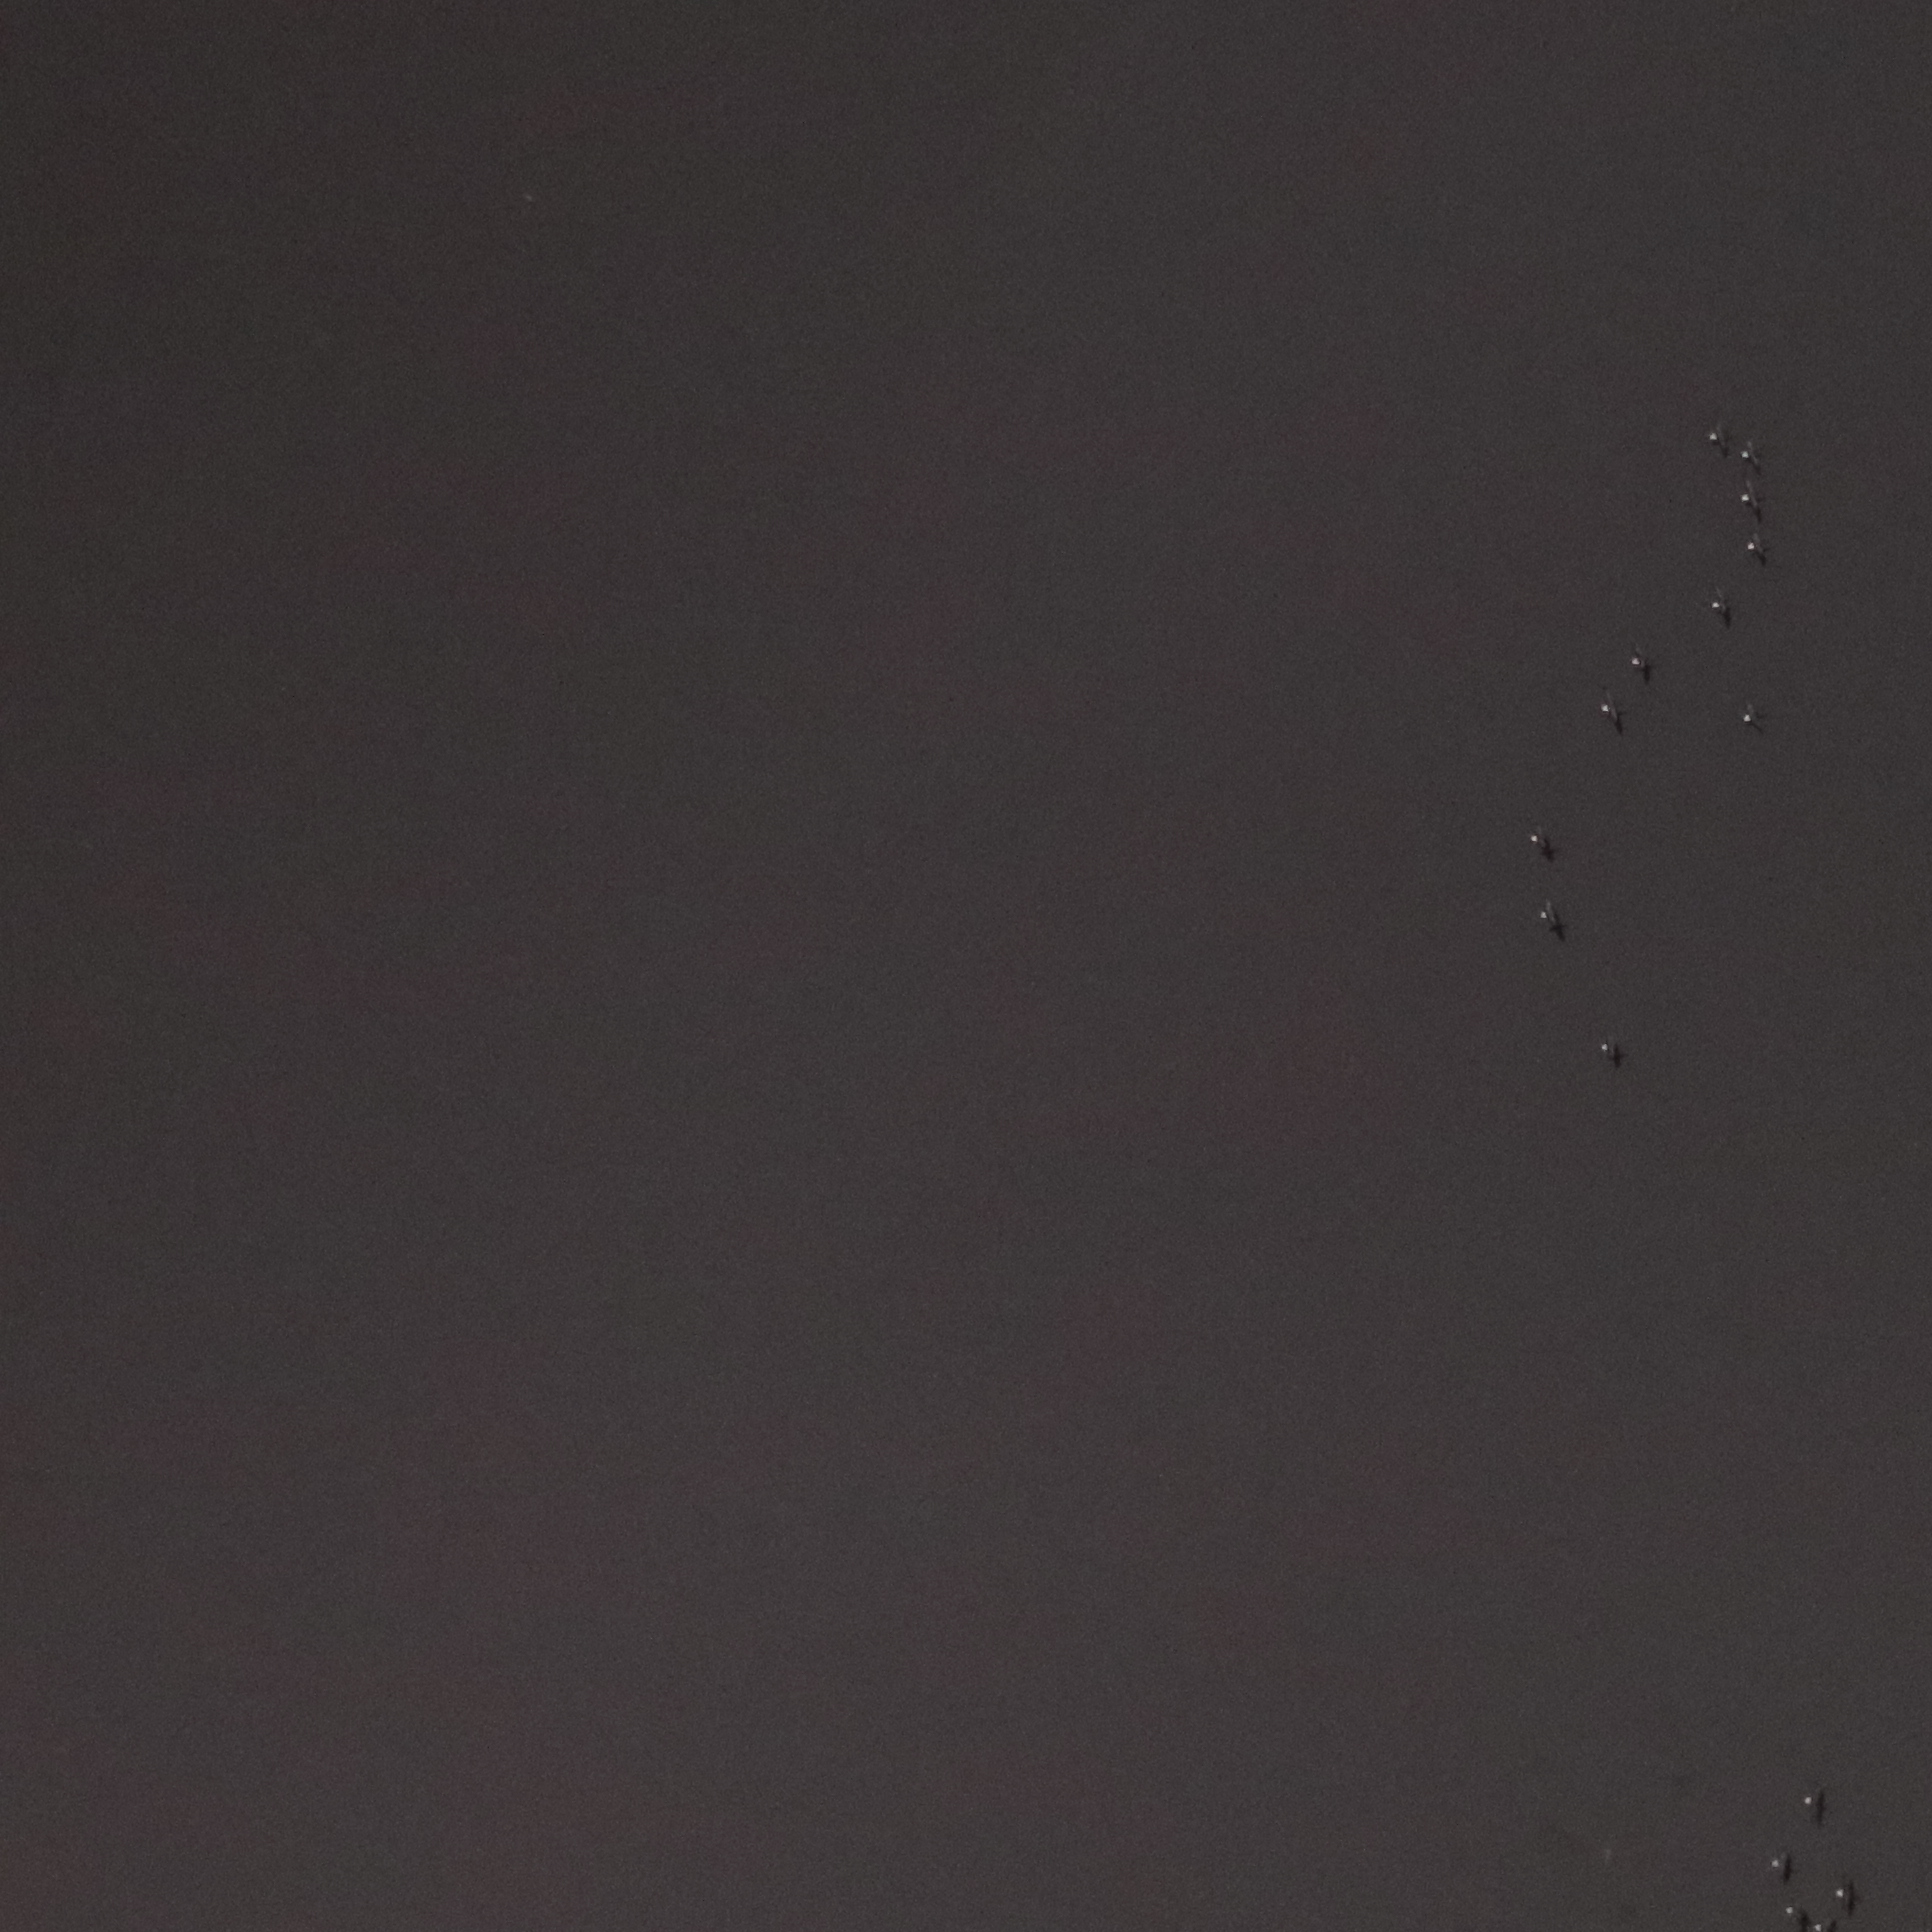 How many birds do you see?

15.